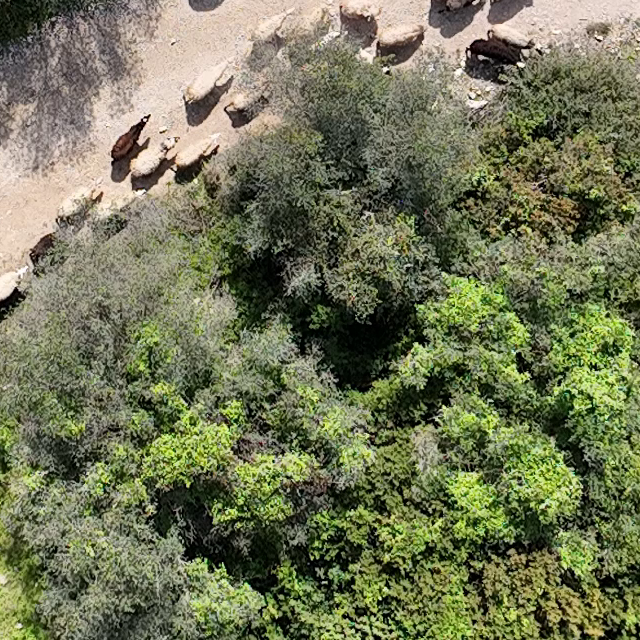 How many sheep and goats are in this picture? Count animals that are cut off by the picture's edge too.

16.